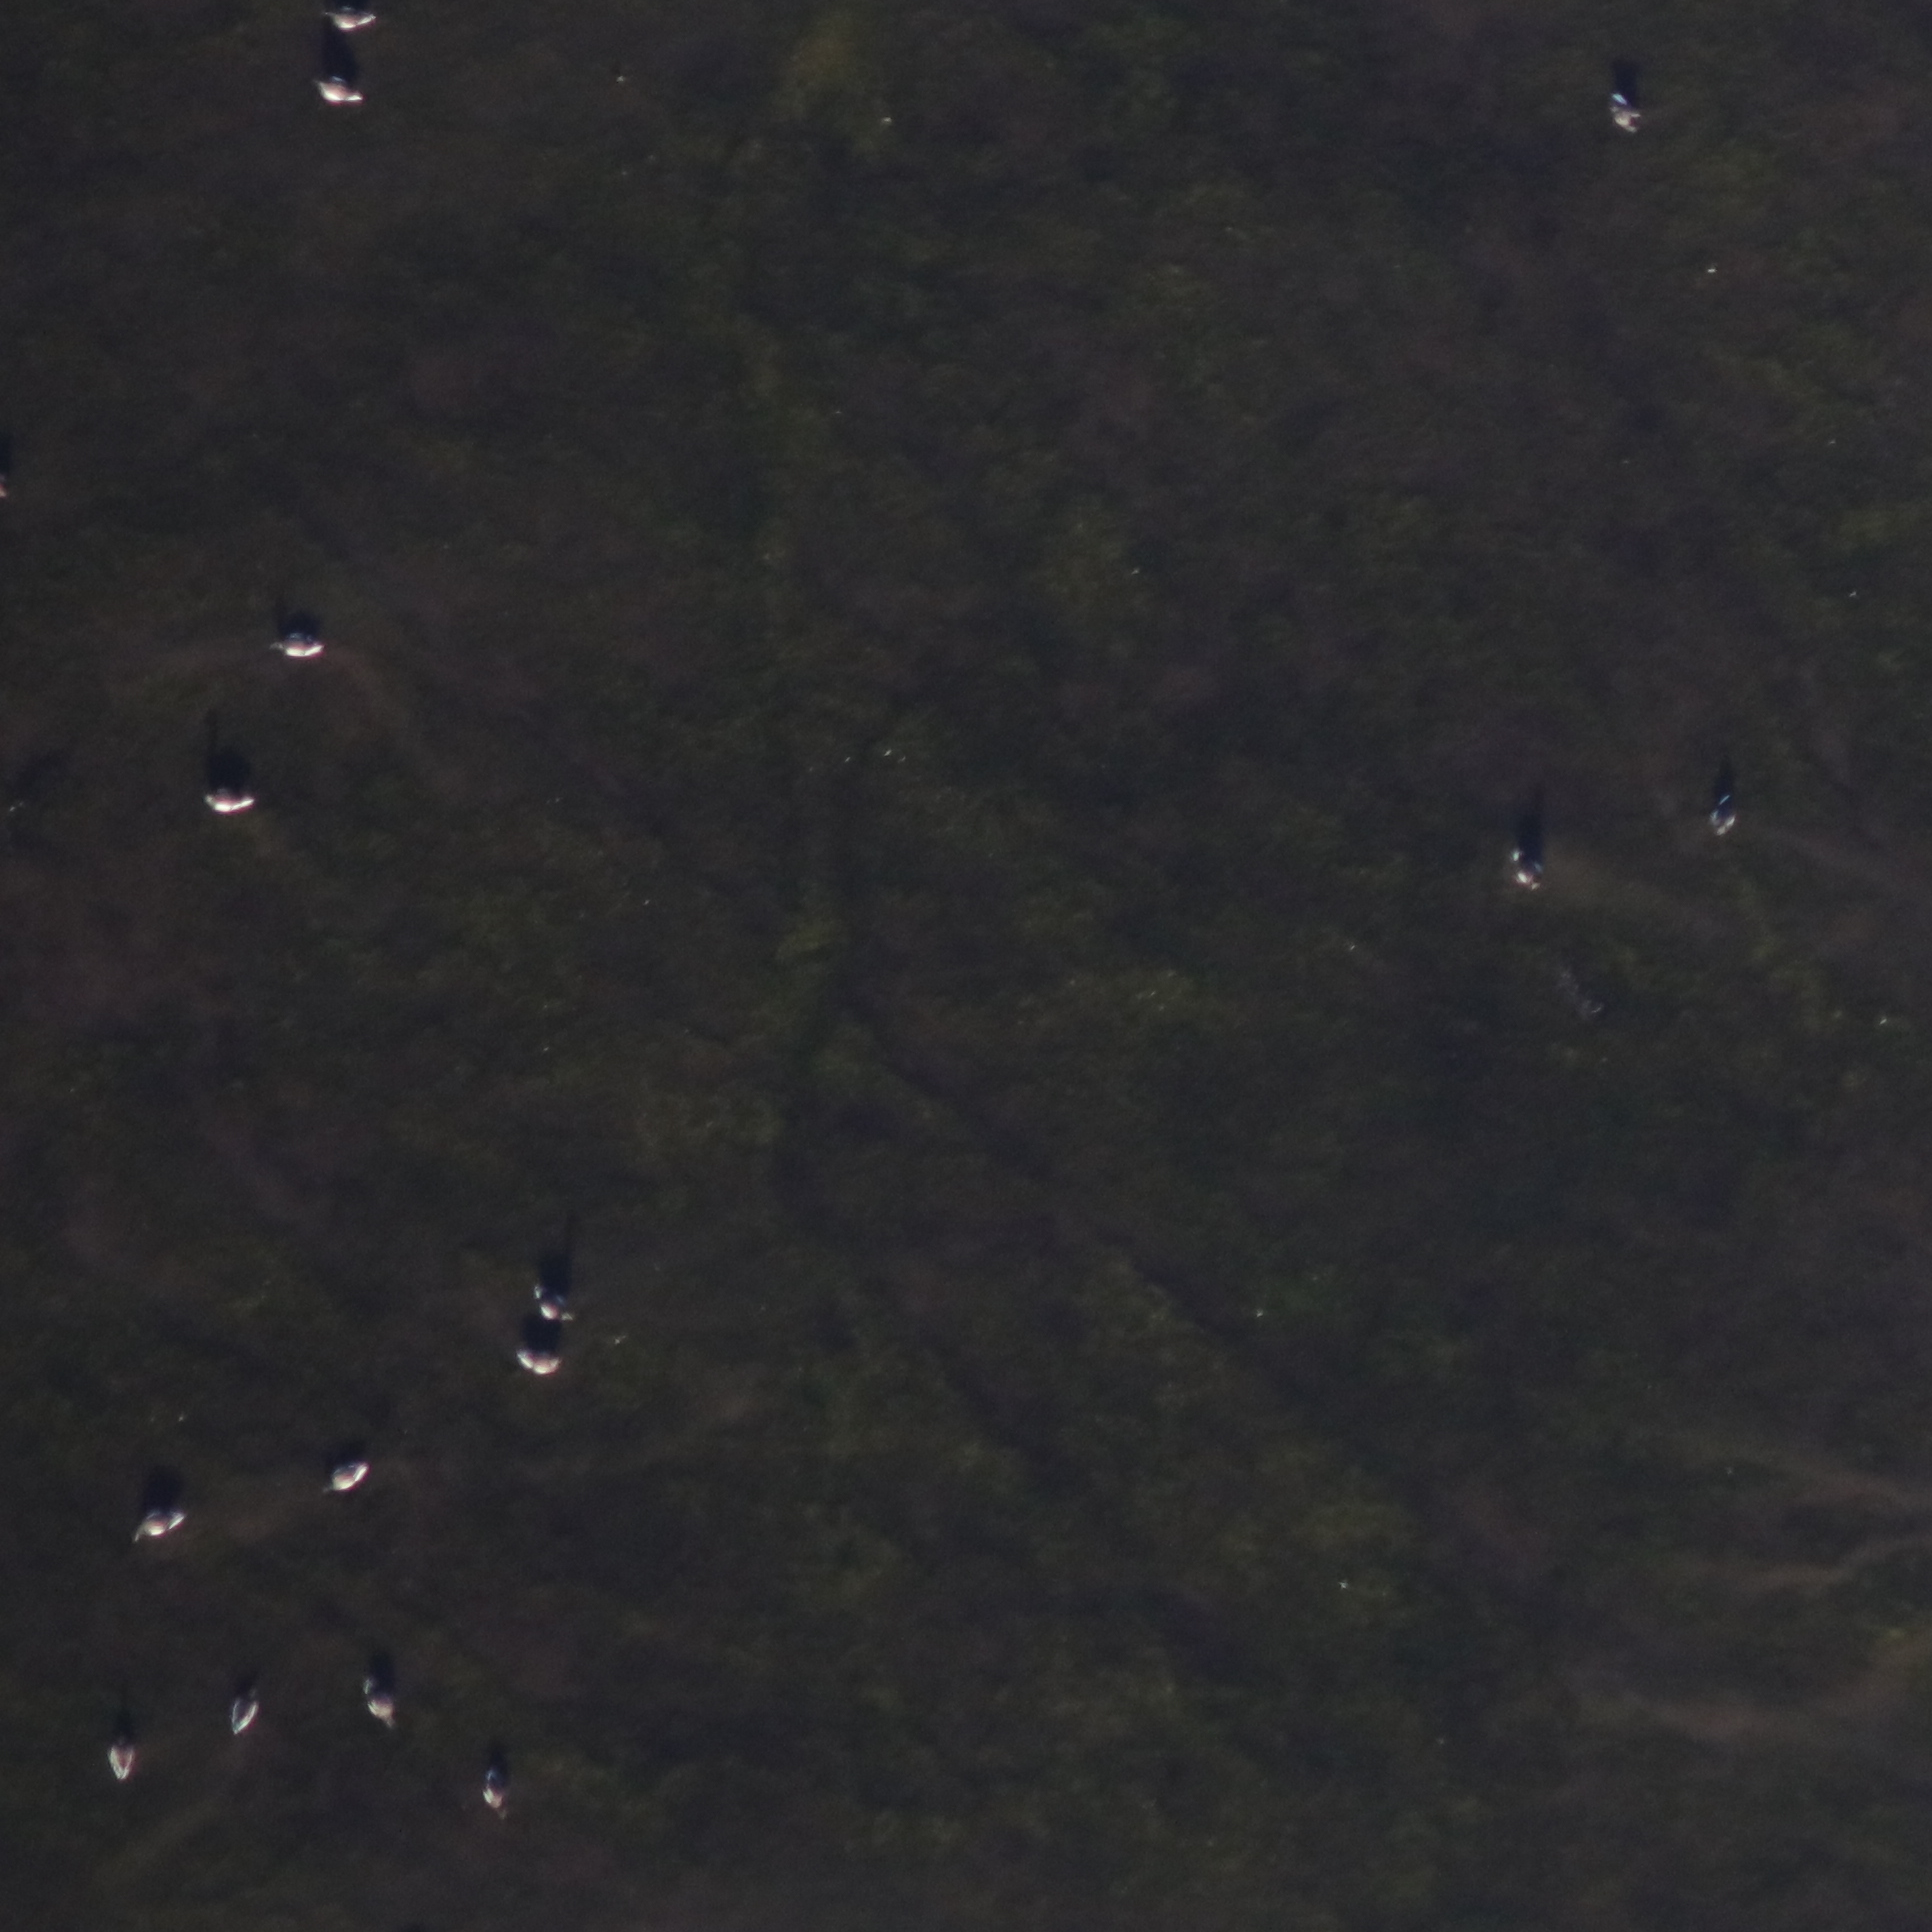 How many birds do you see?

14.